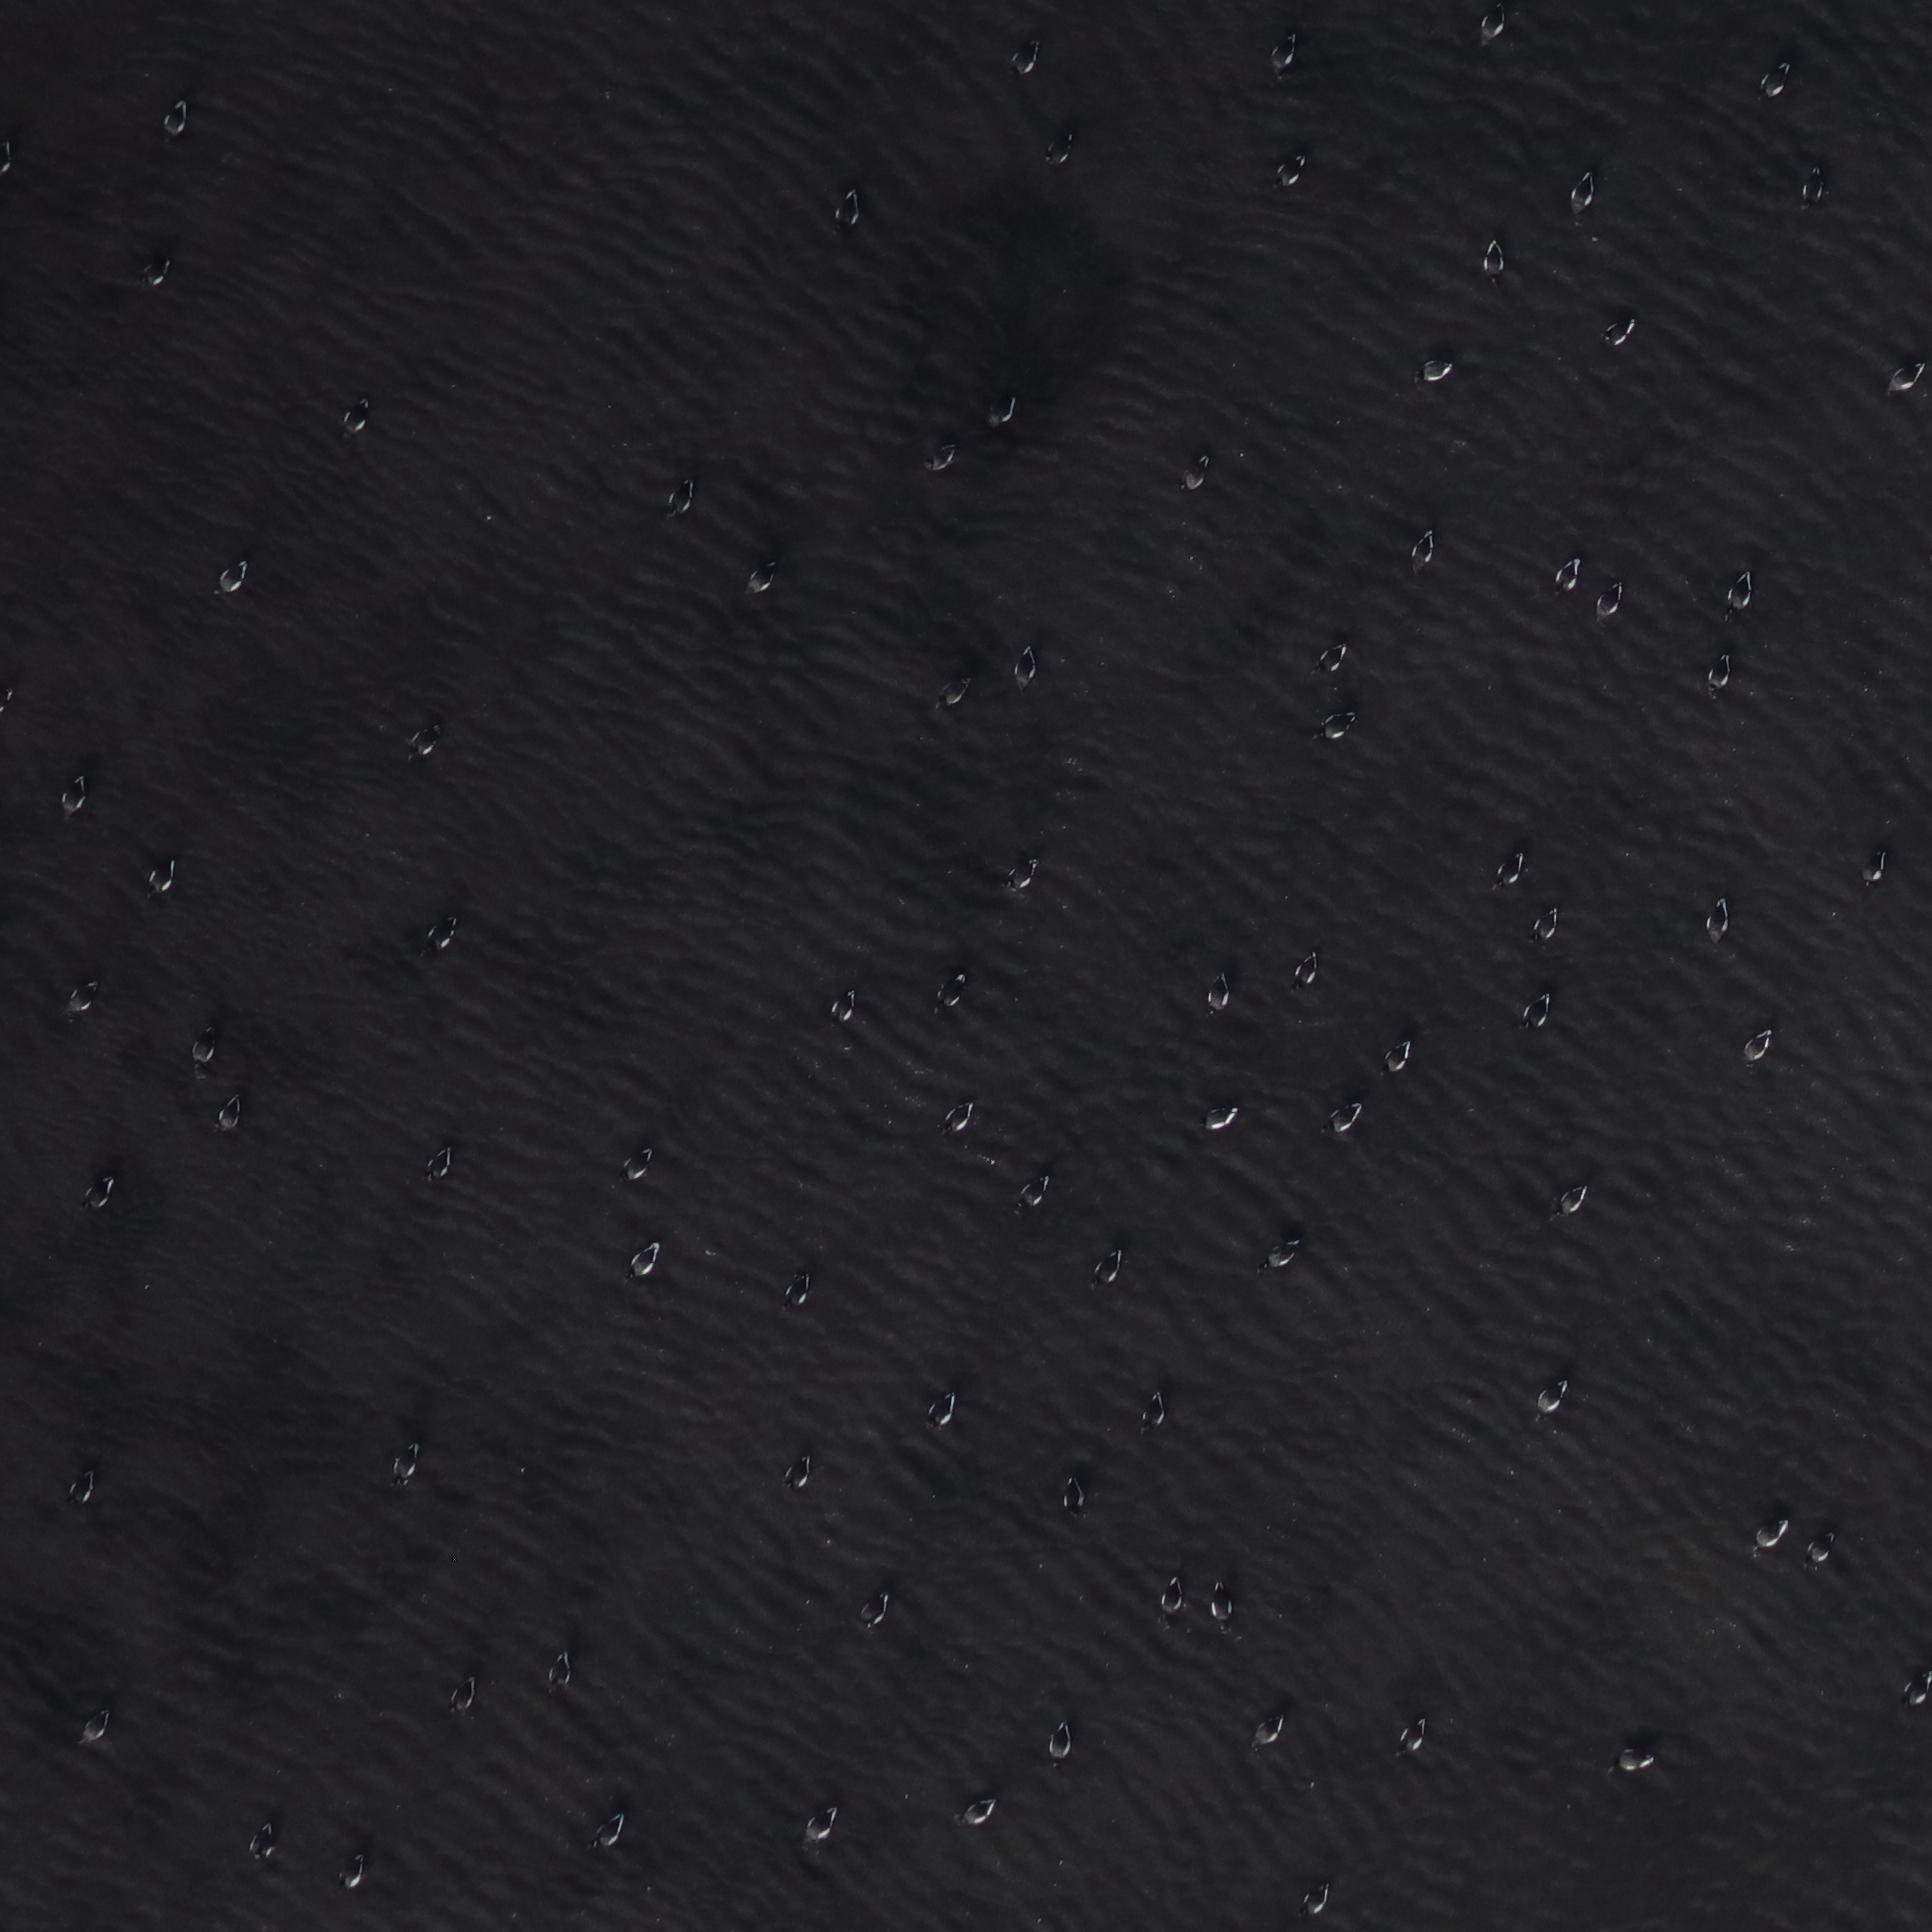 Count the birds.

88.